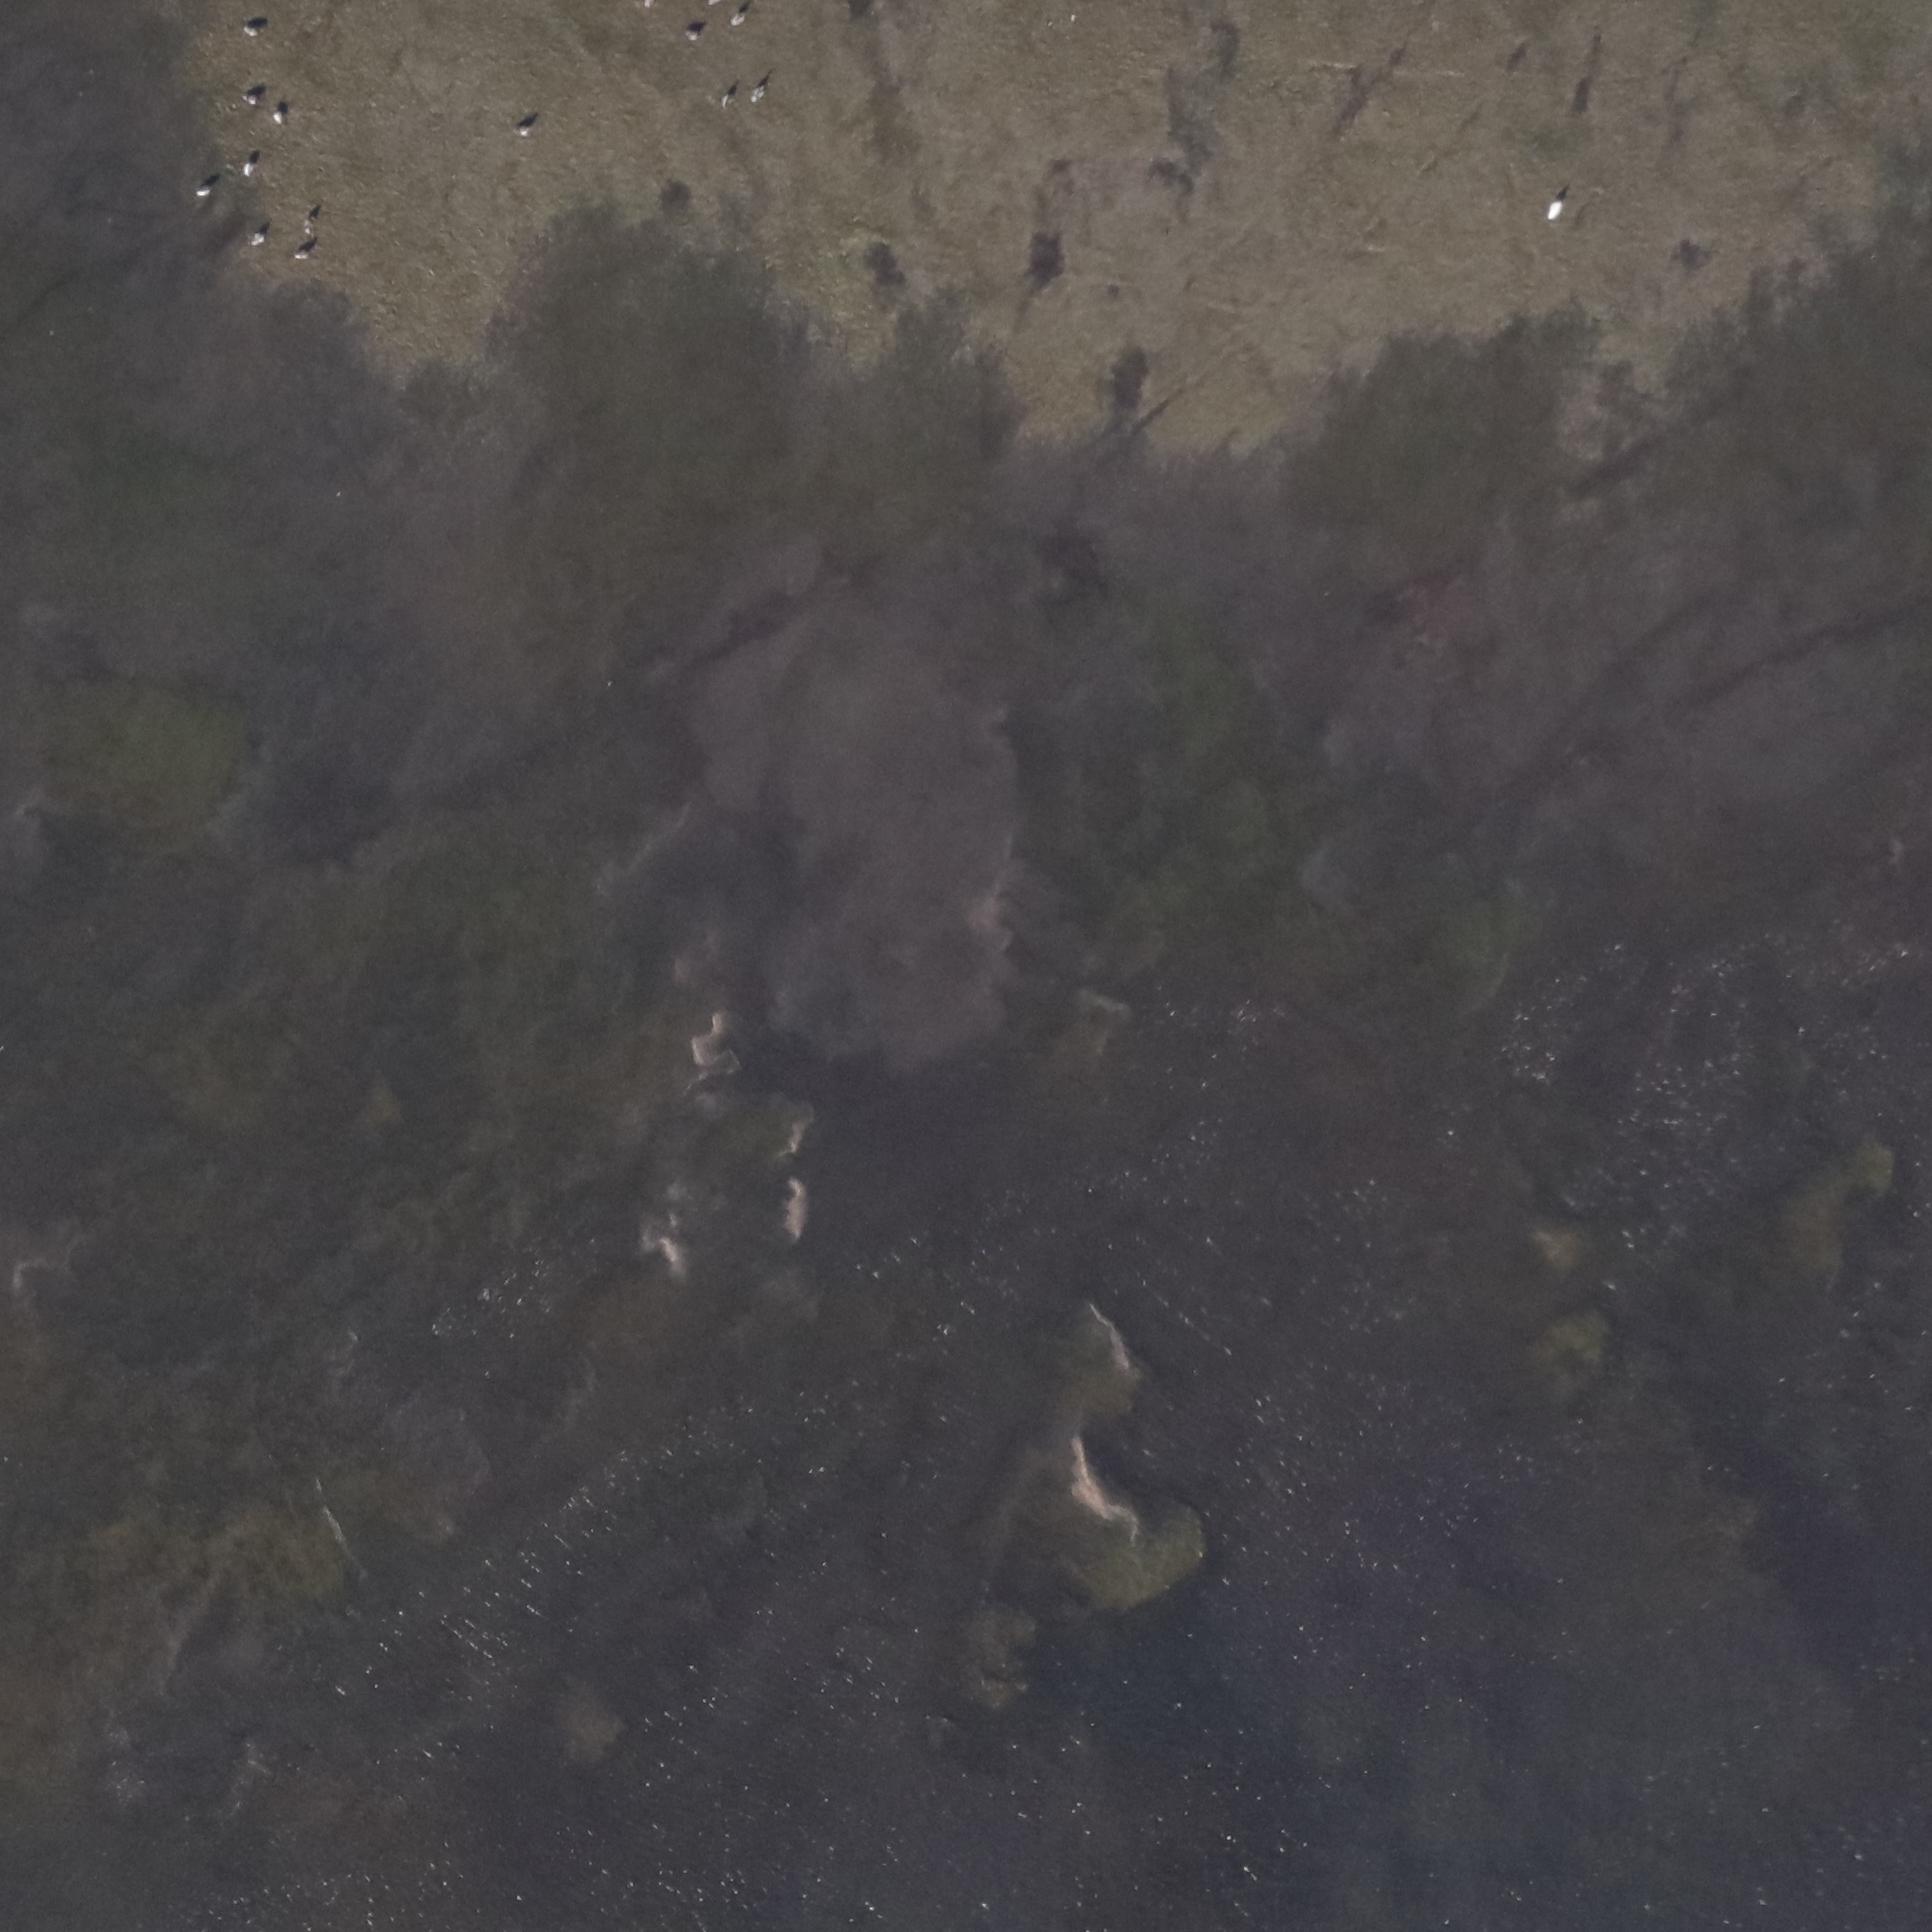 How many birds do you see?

14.